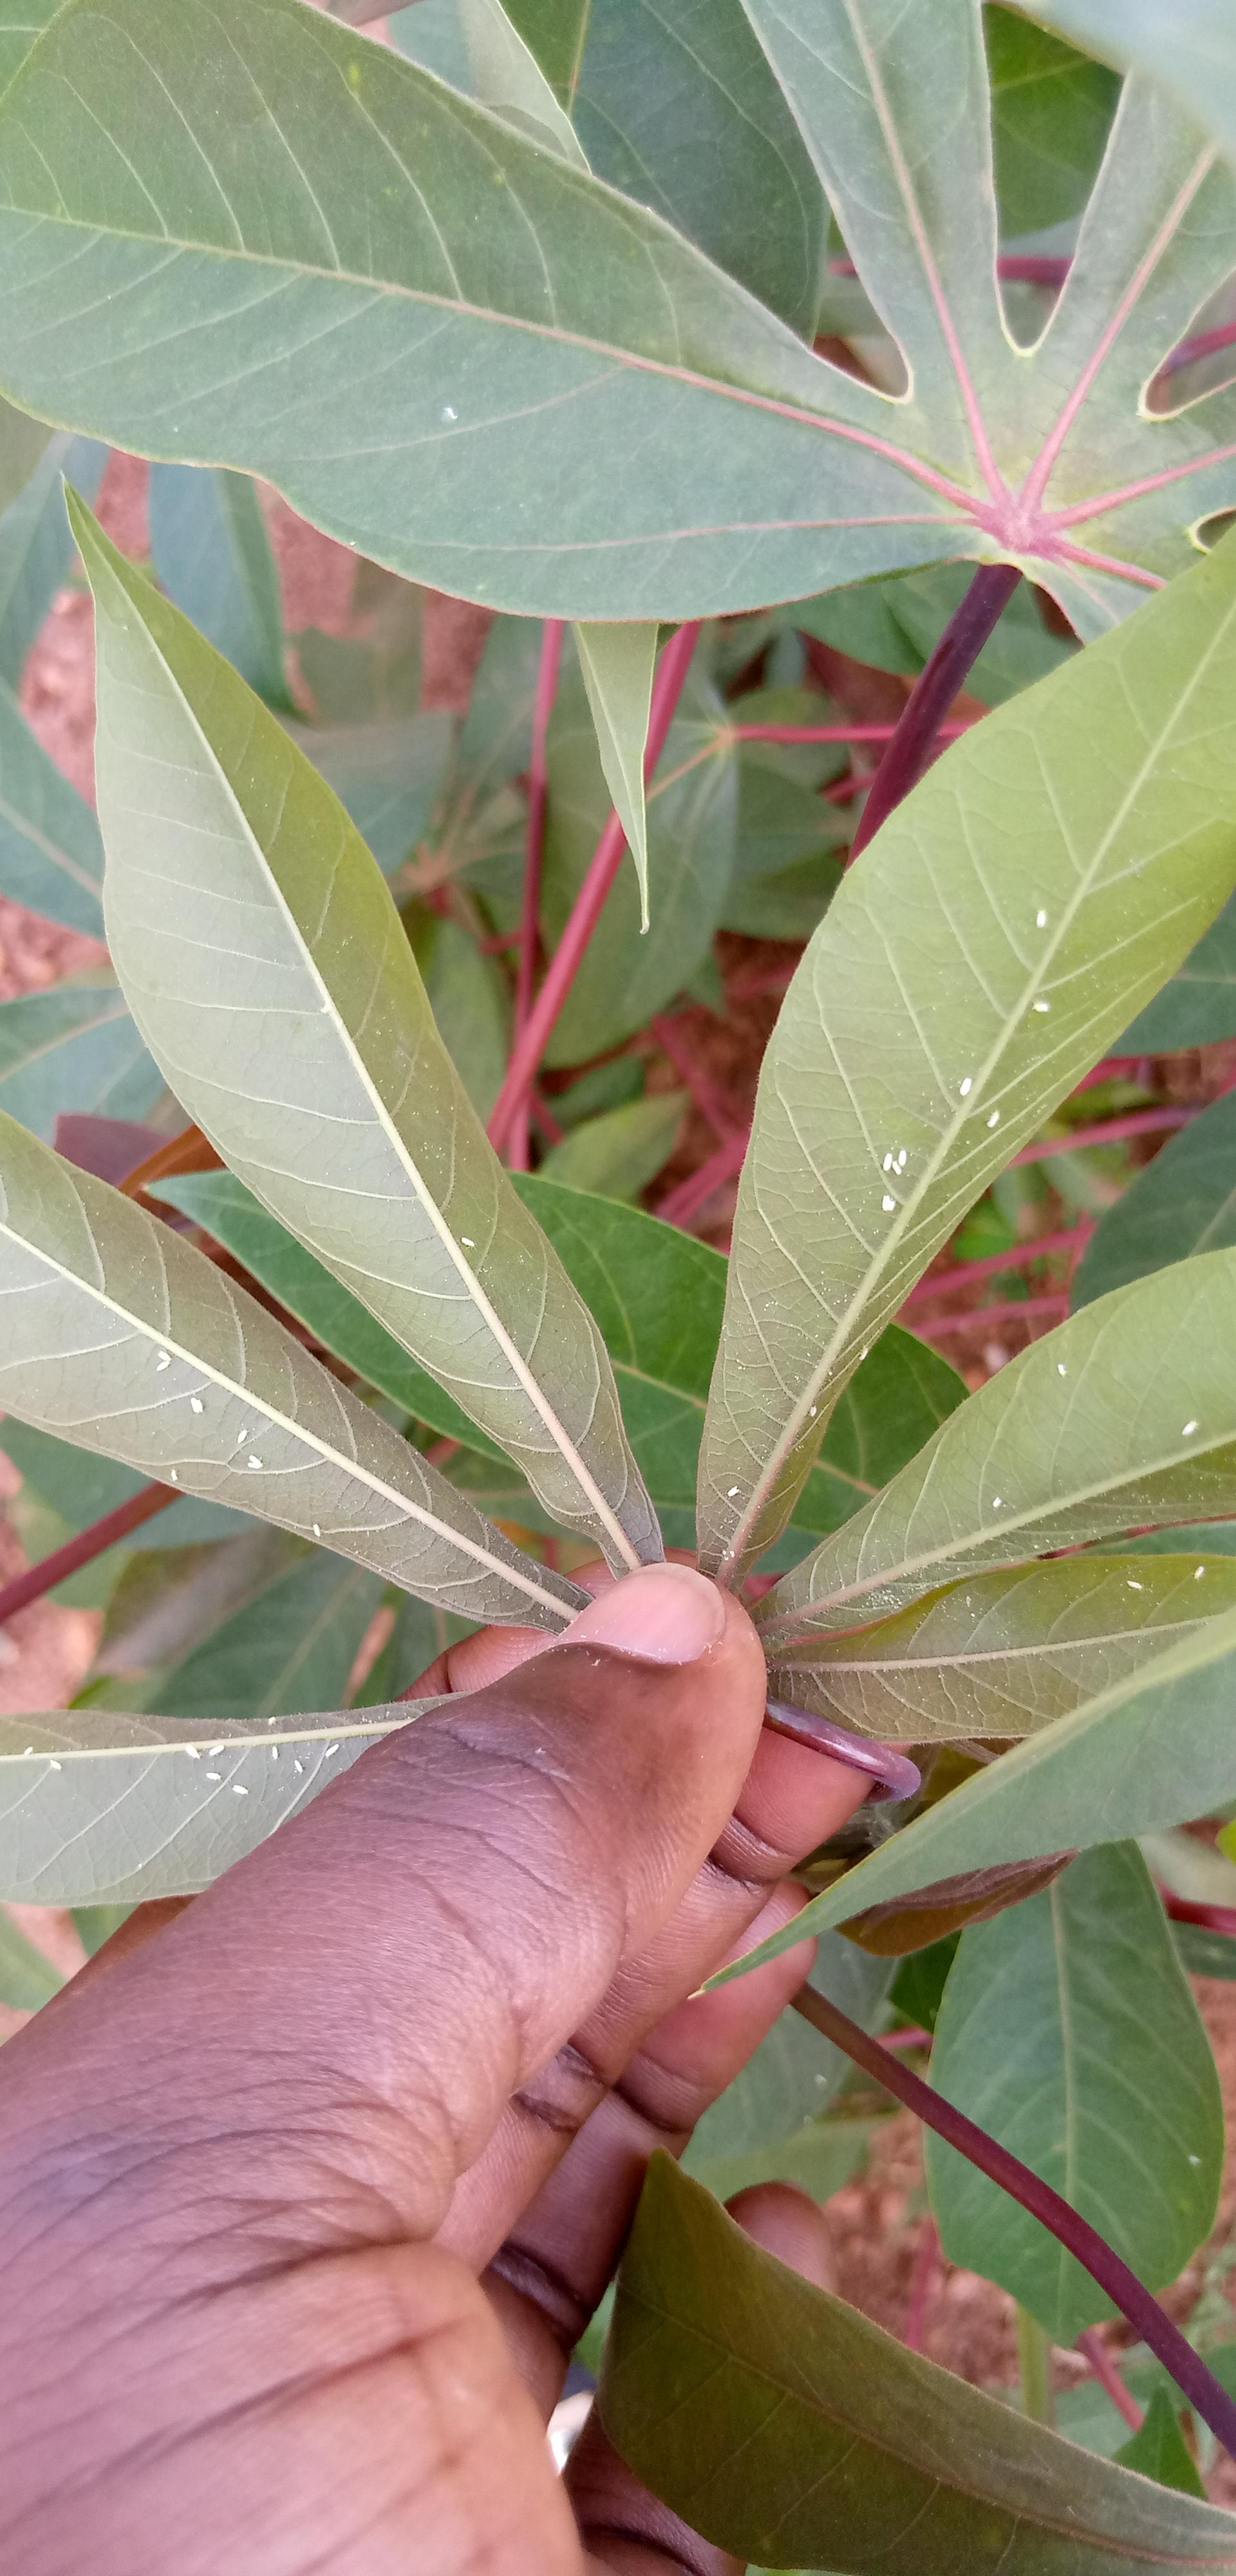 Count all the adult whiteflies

36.